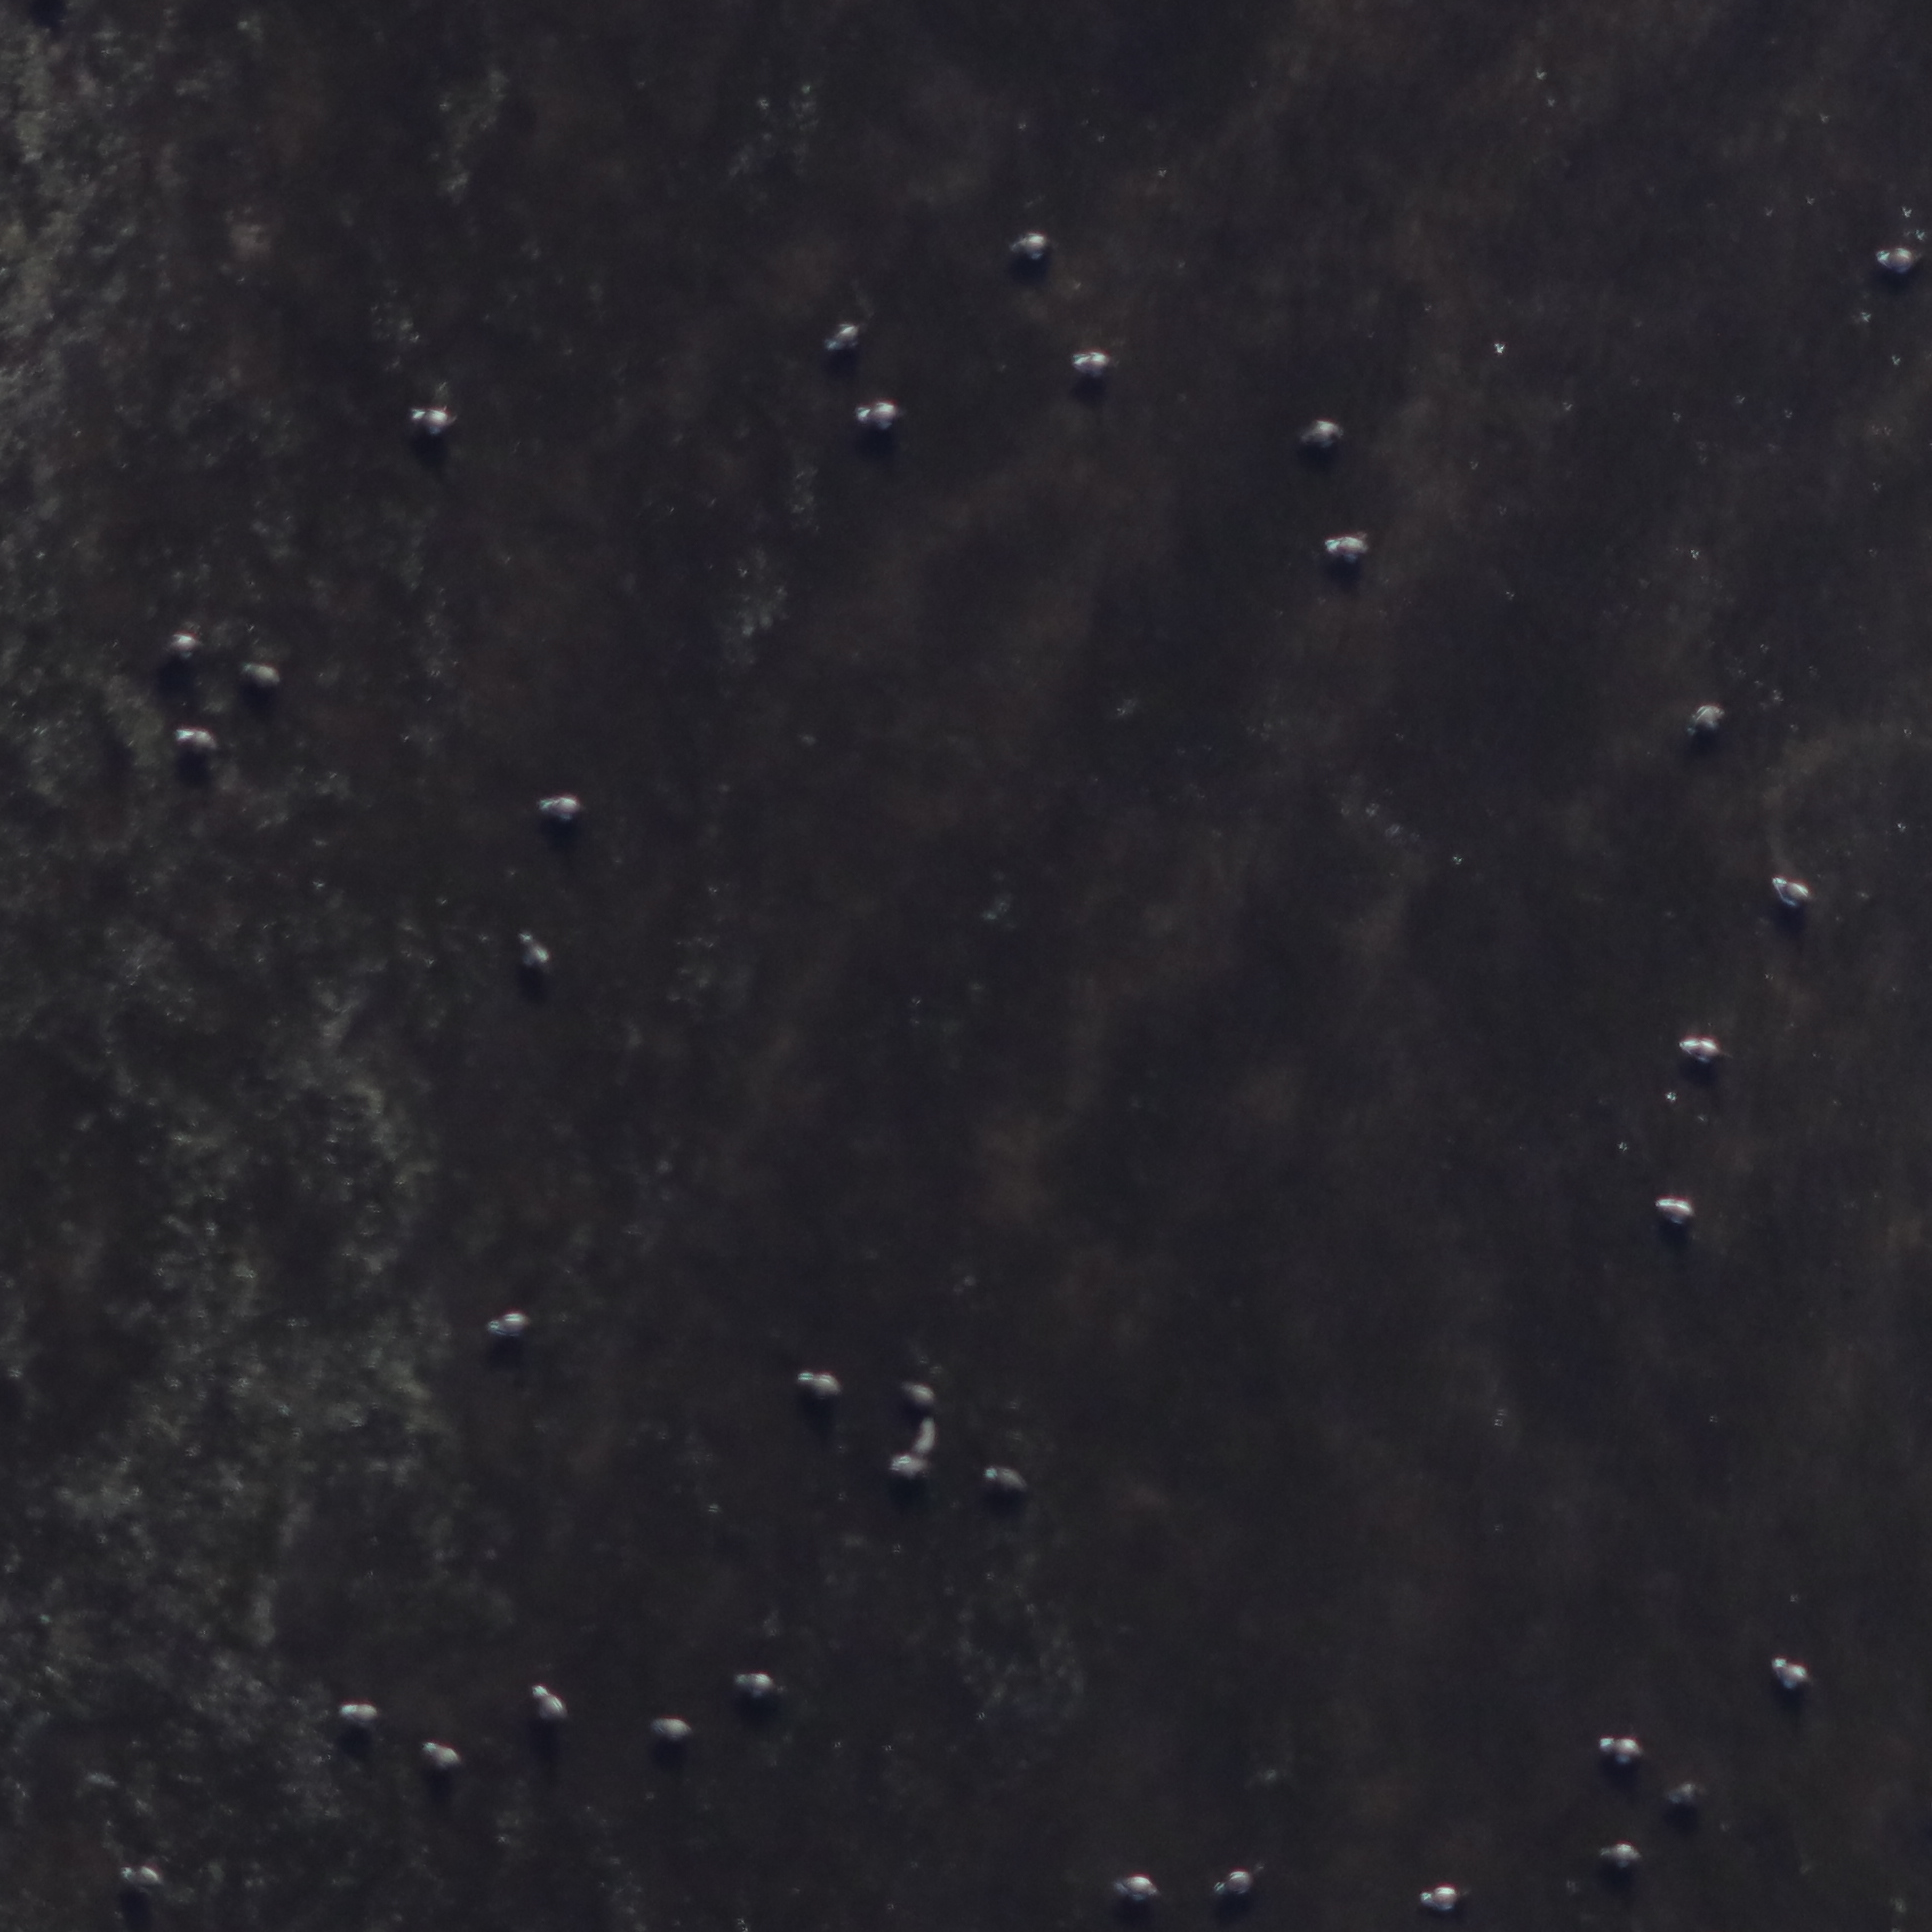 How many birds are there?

35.